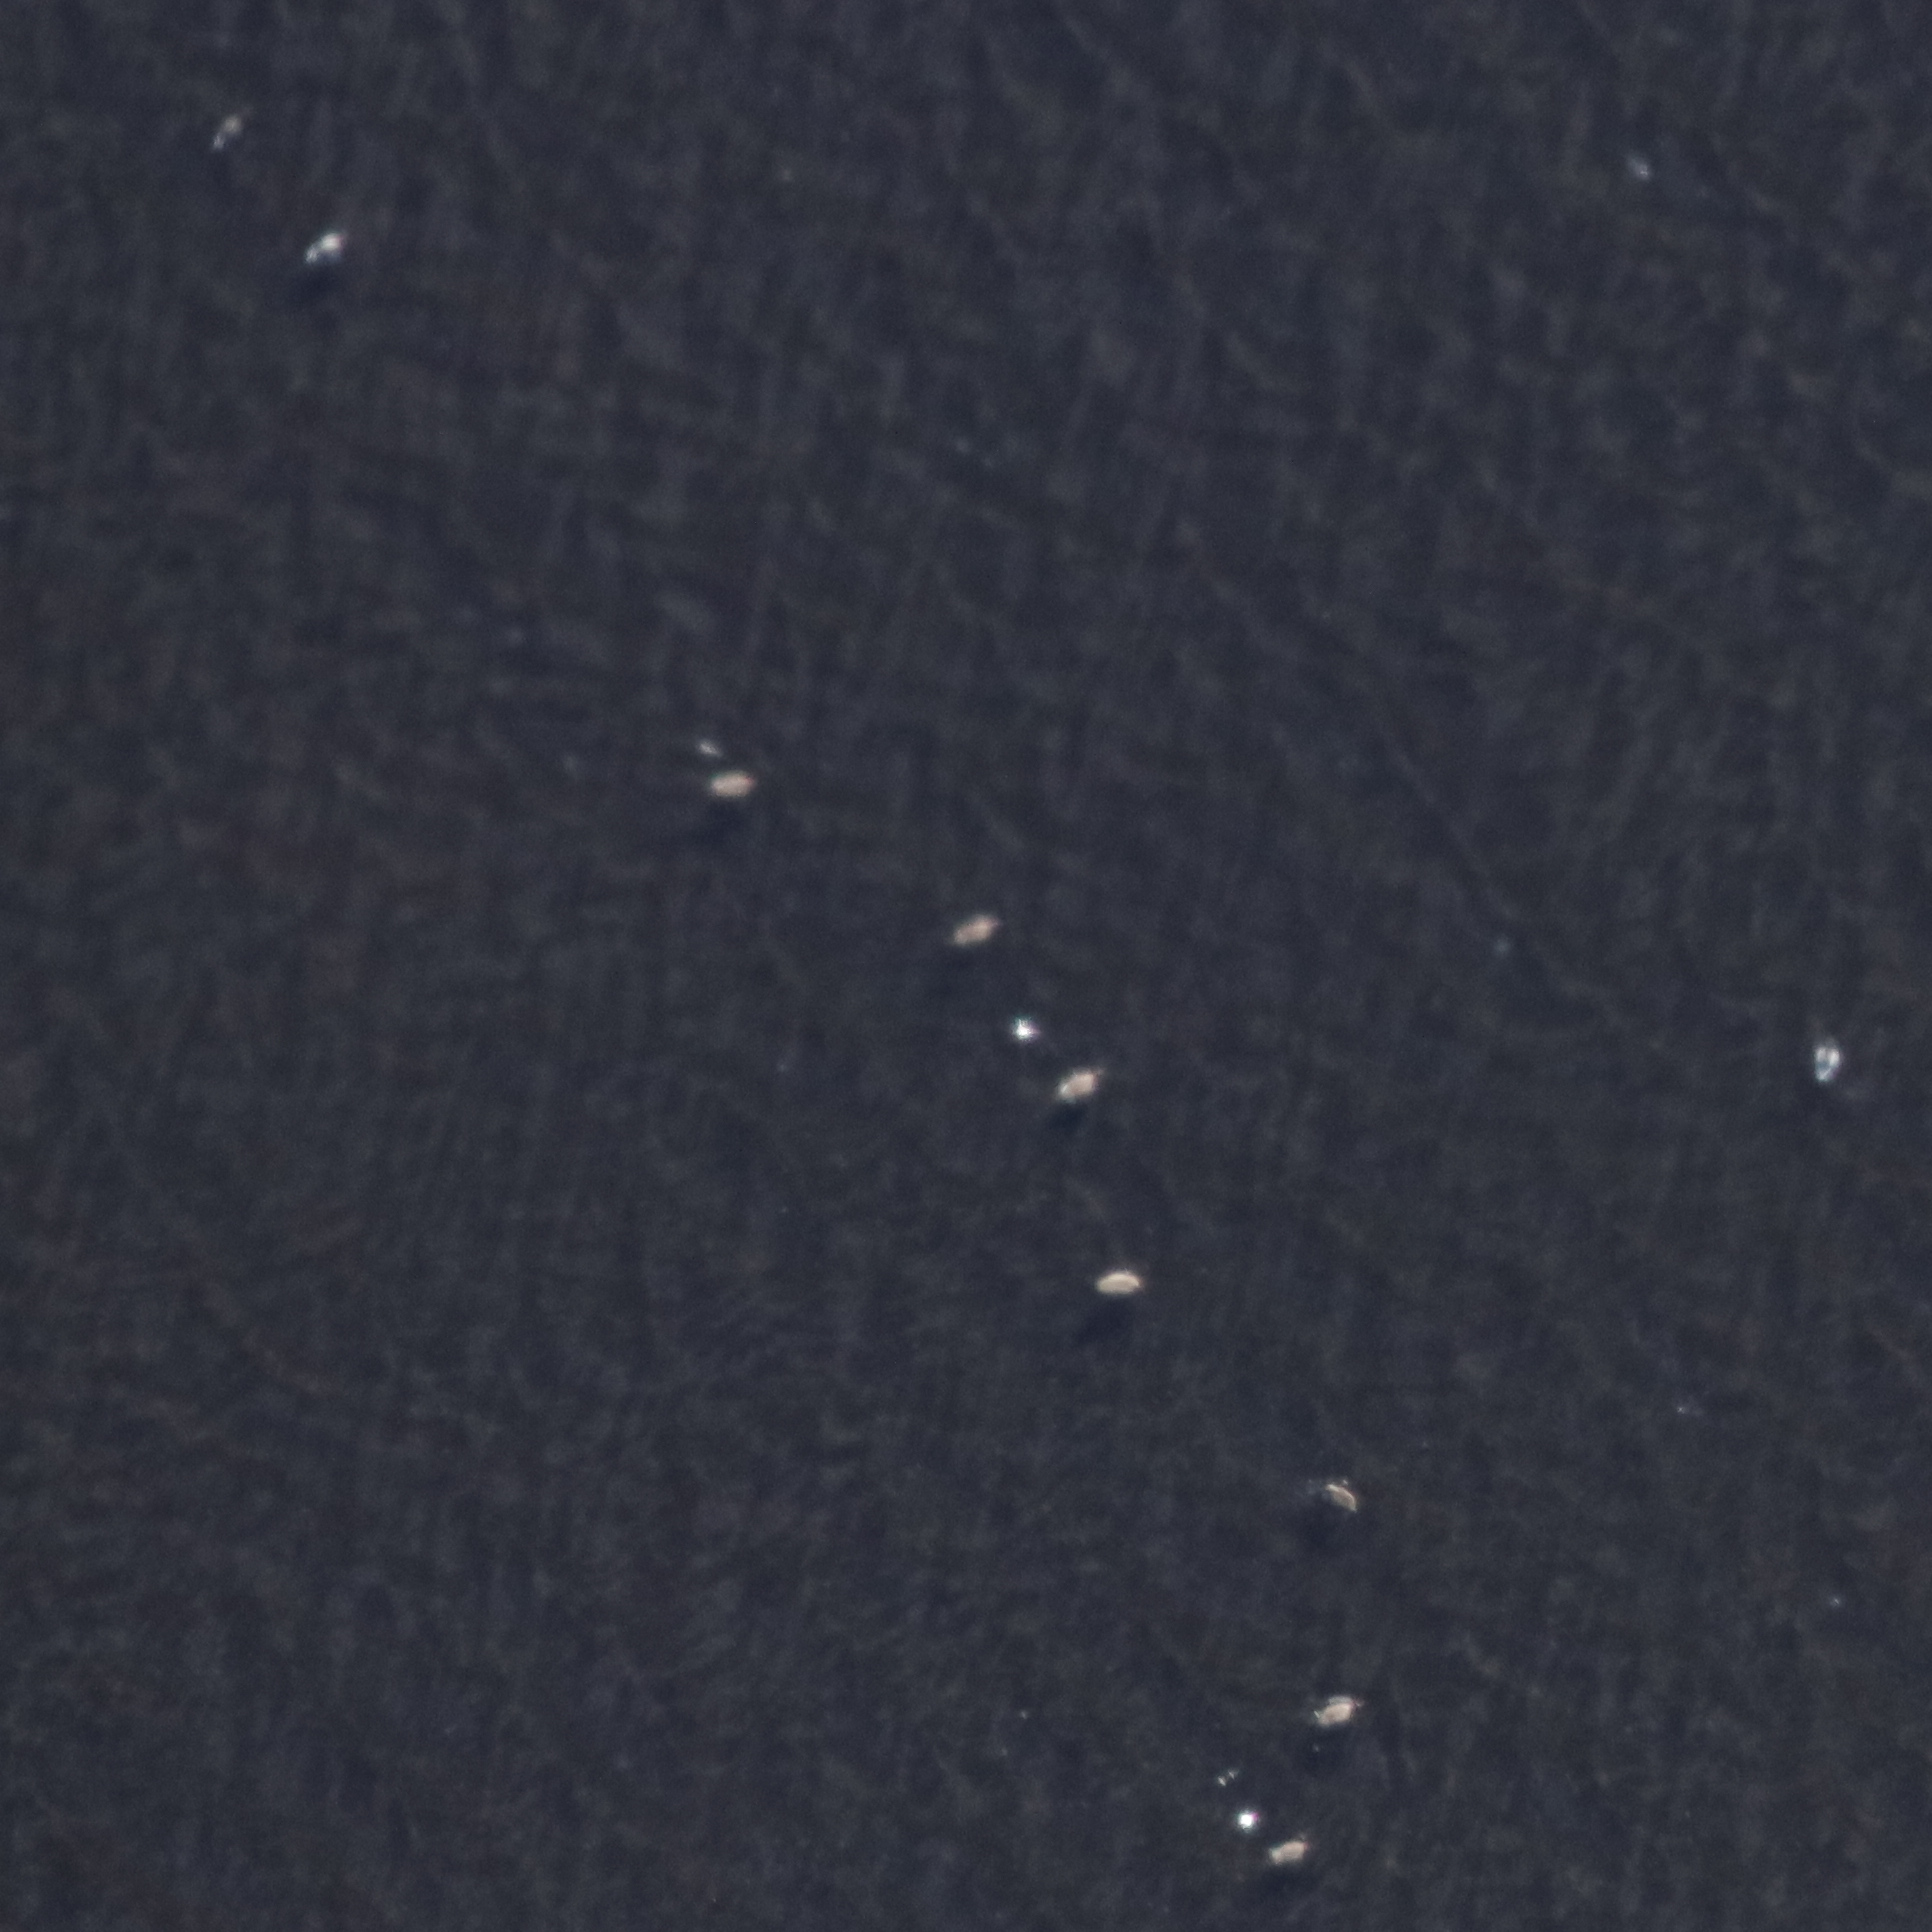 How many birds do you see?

10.